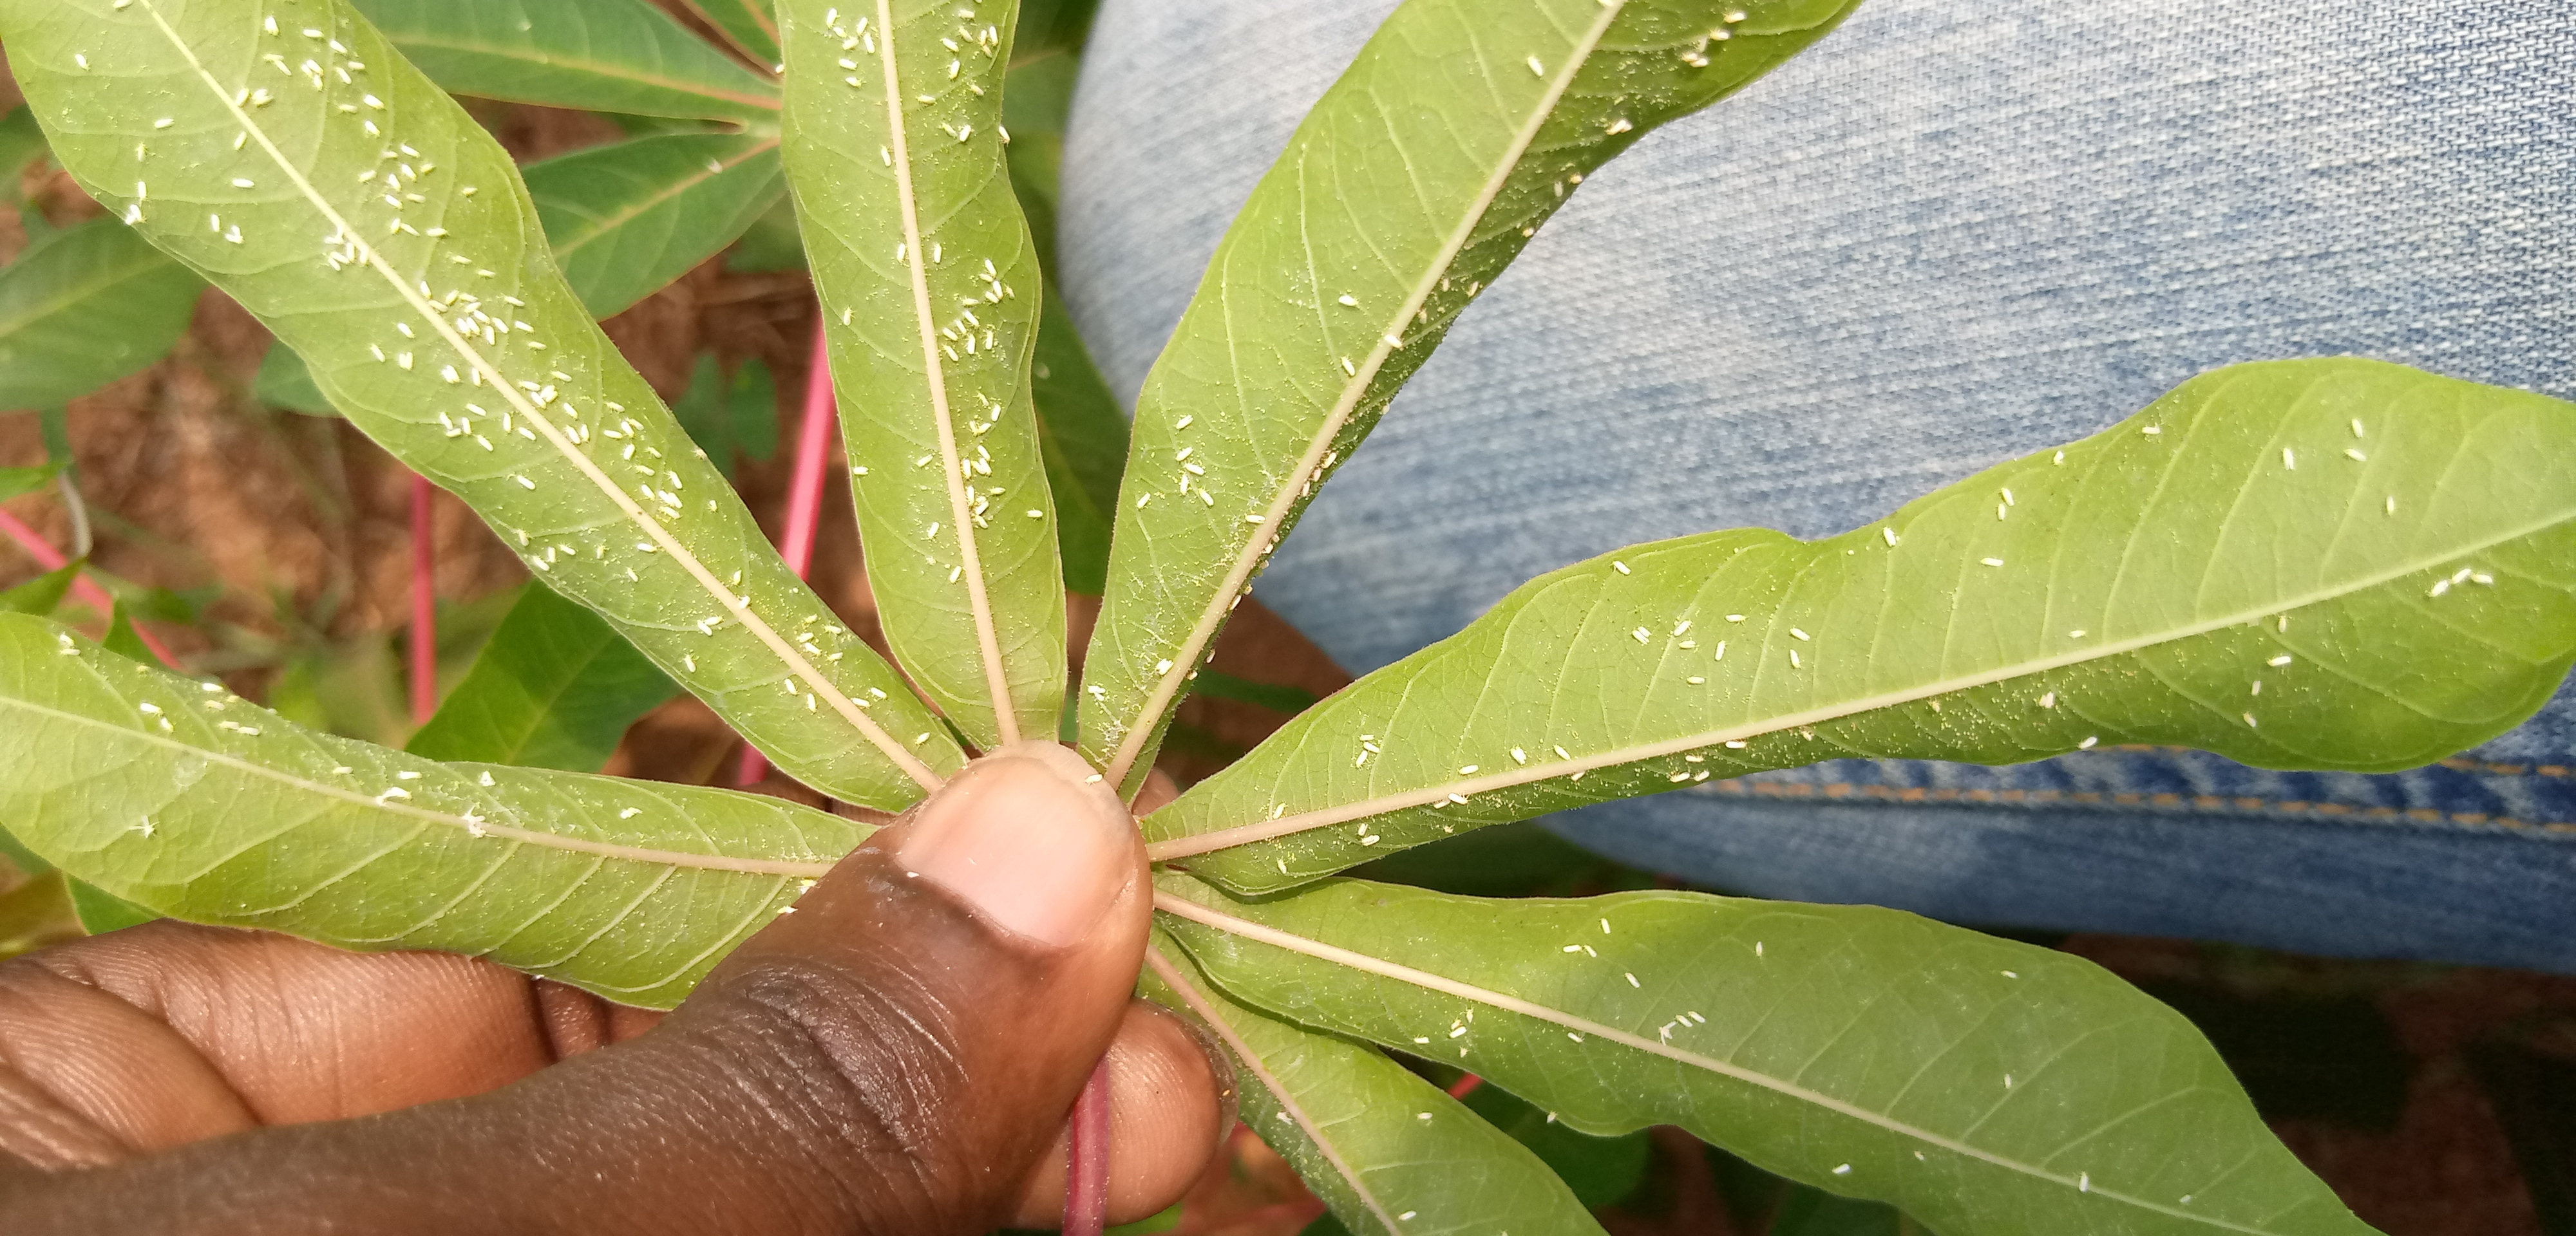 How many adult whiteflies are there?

251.